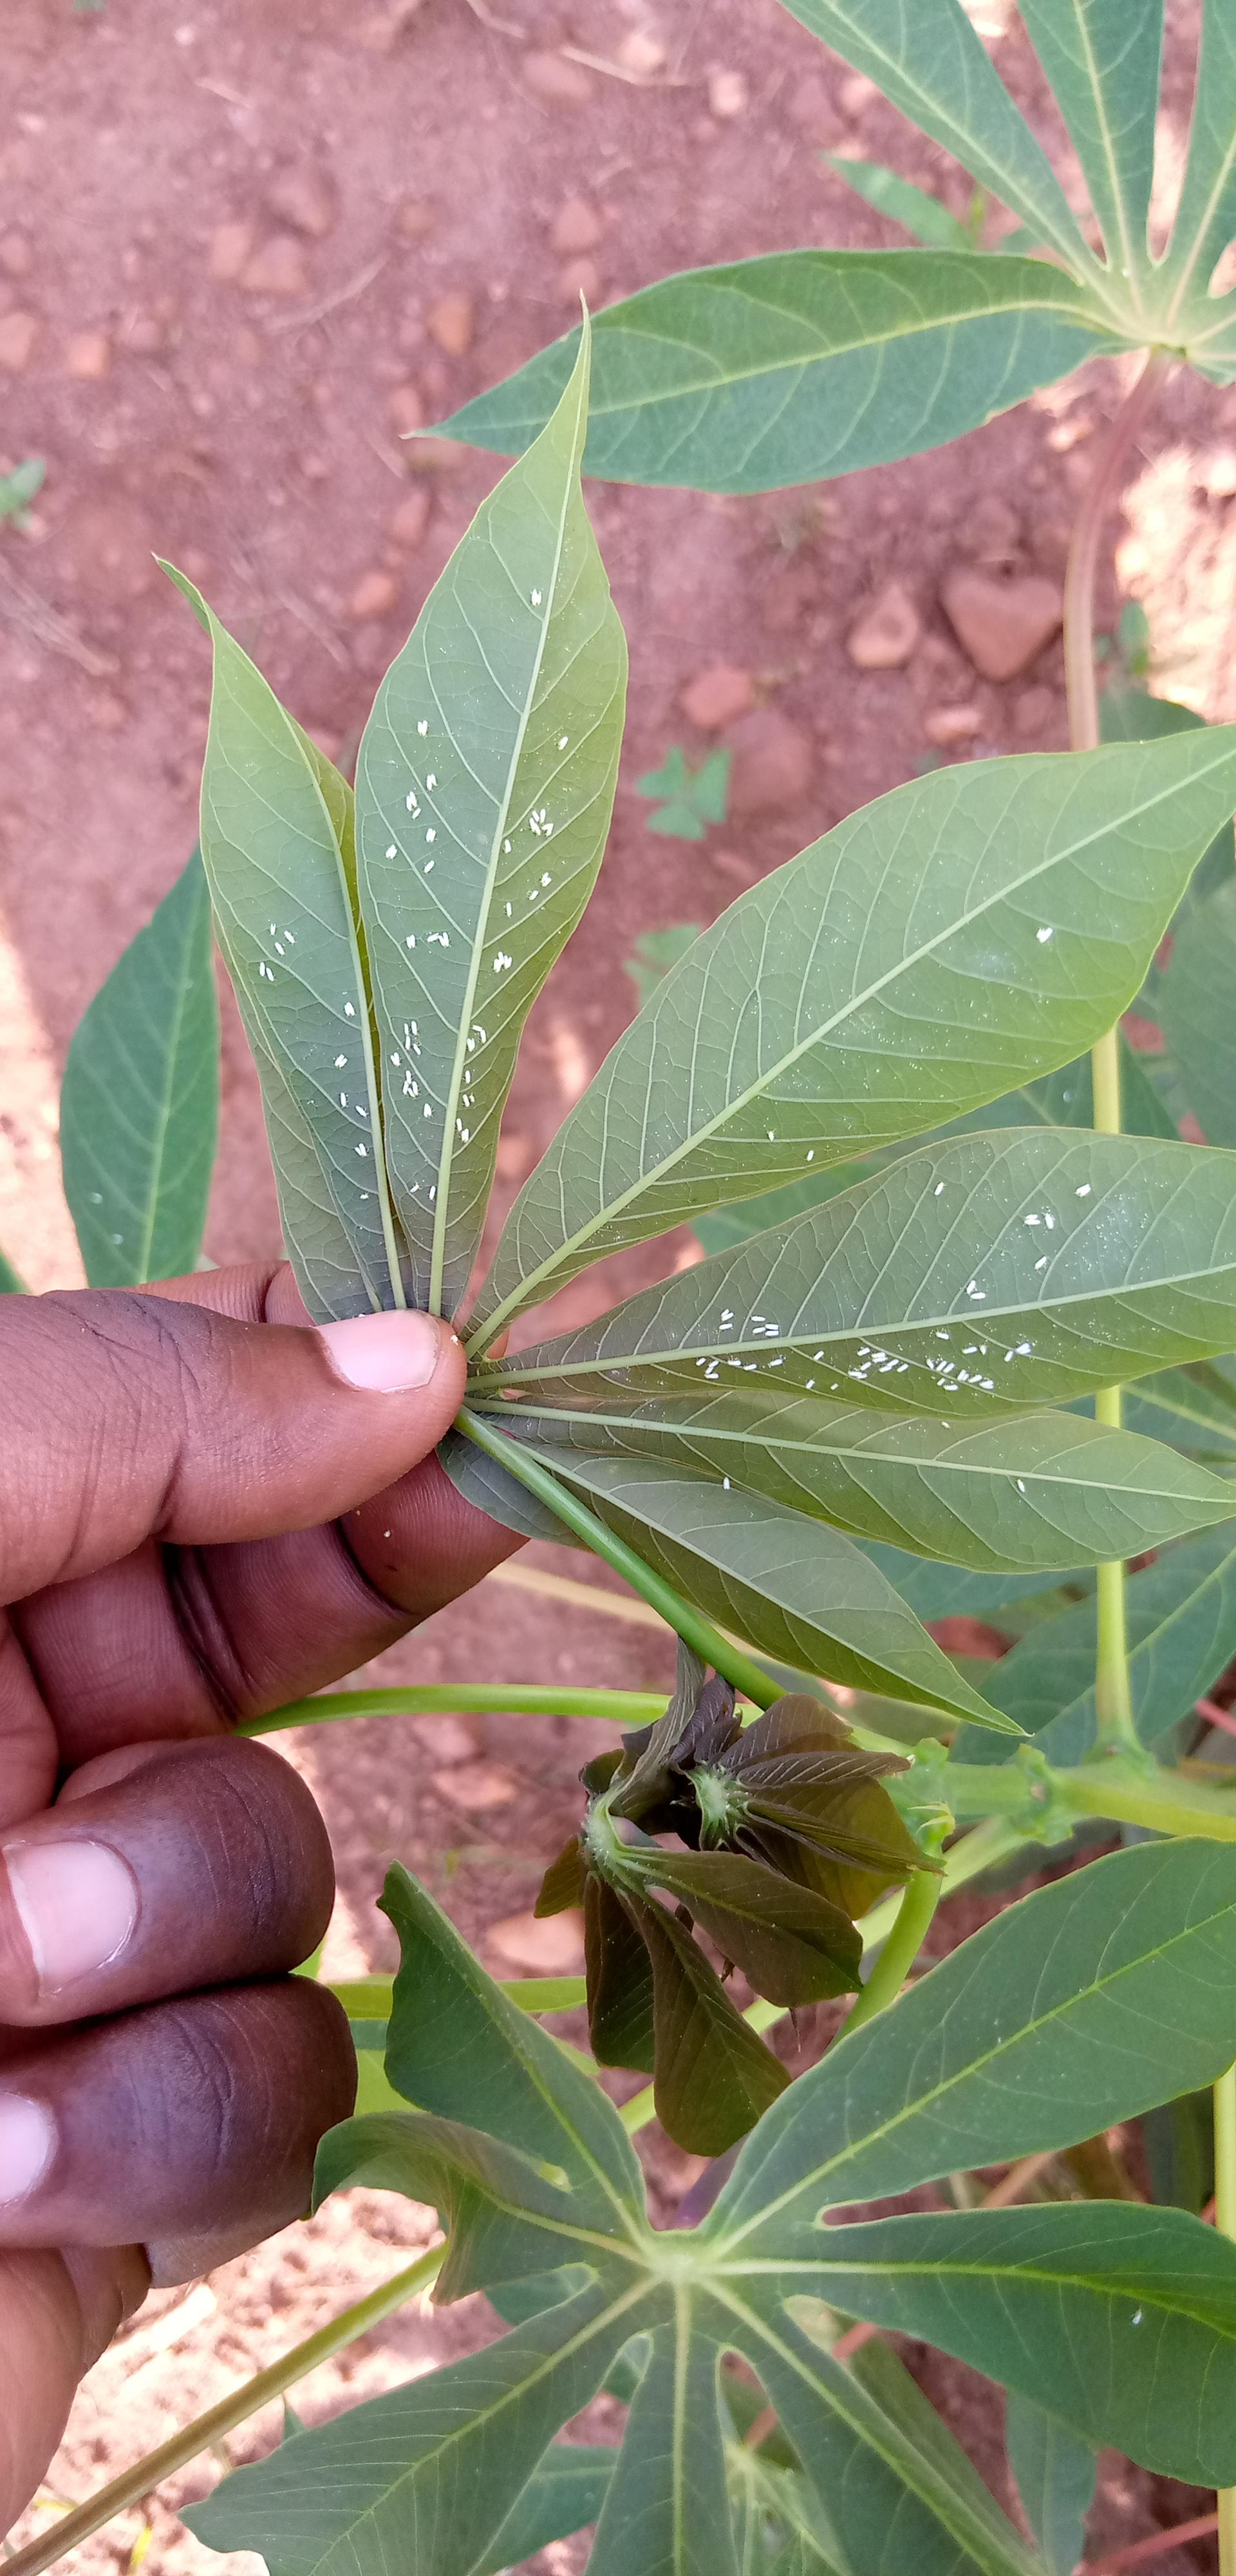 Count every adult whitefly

129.